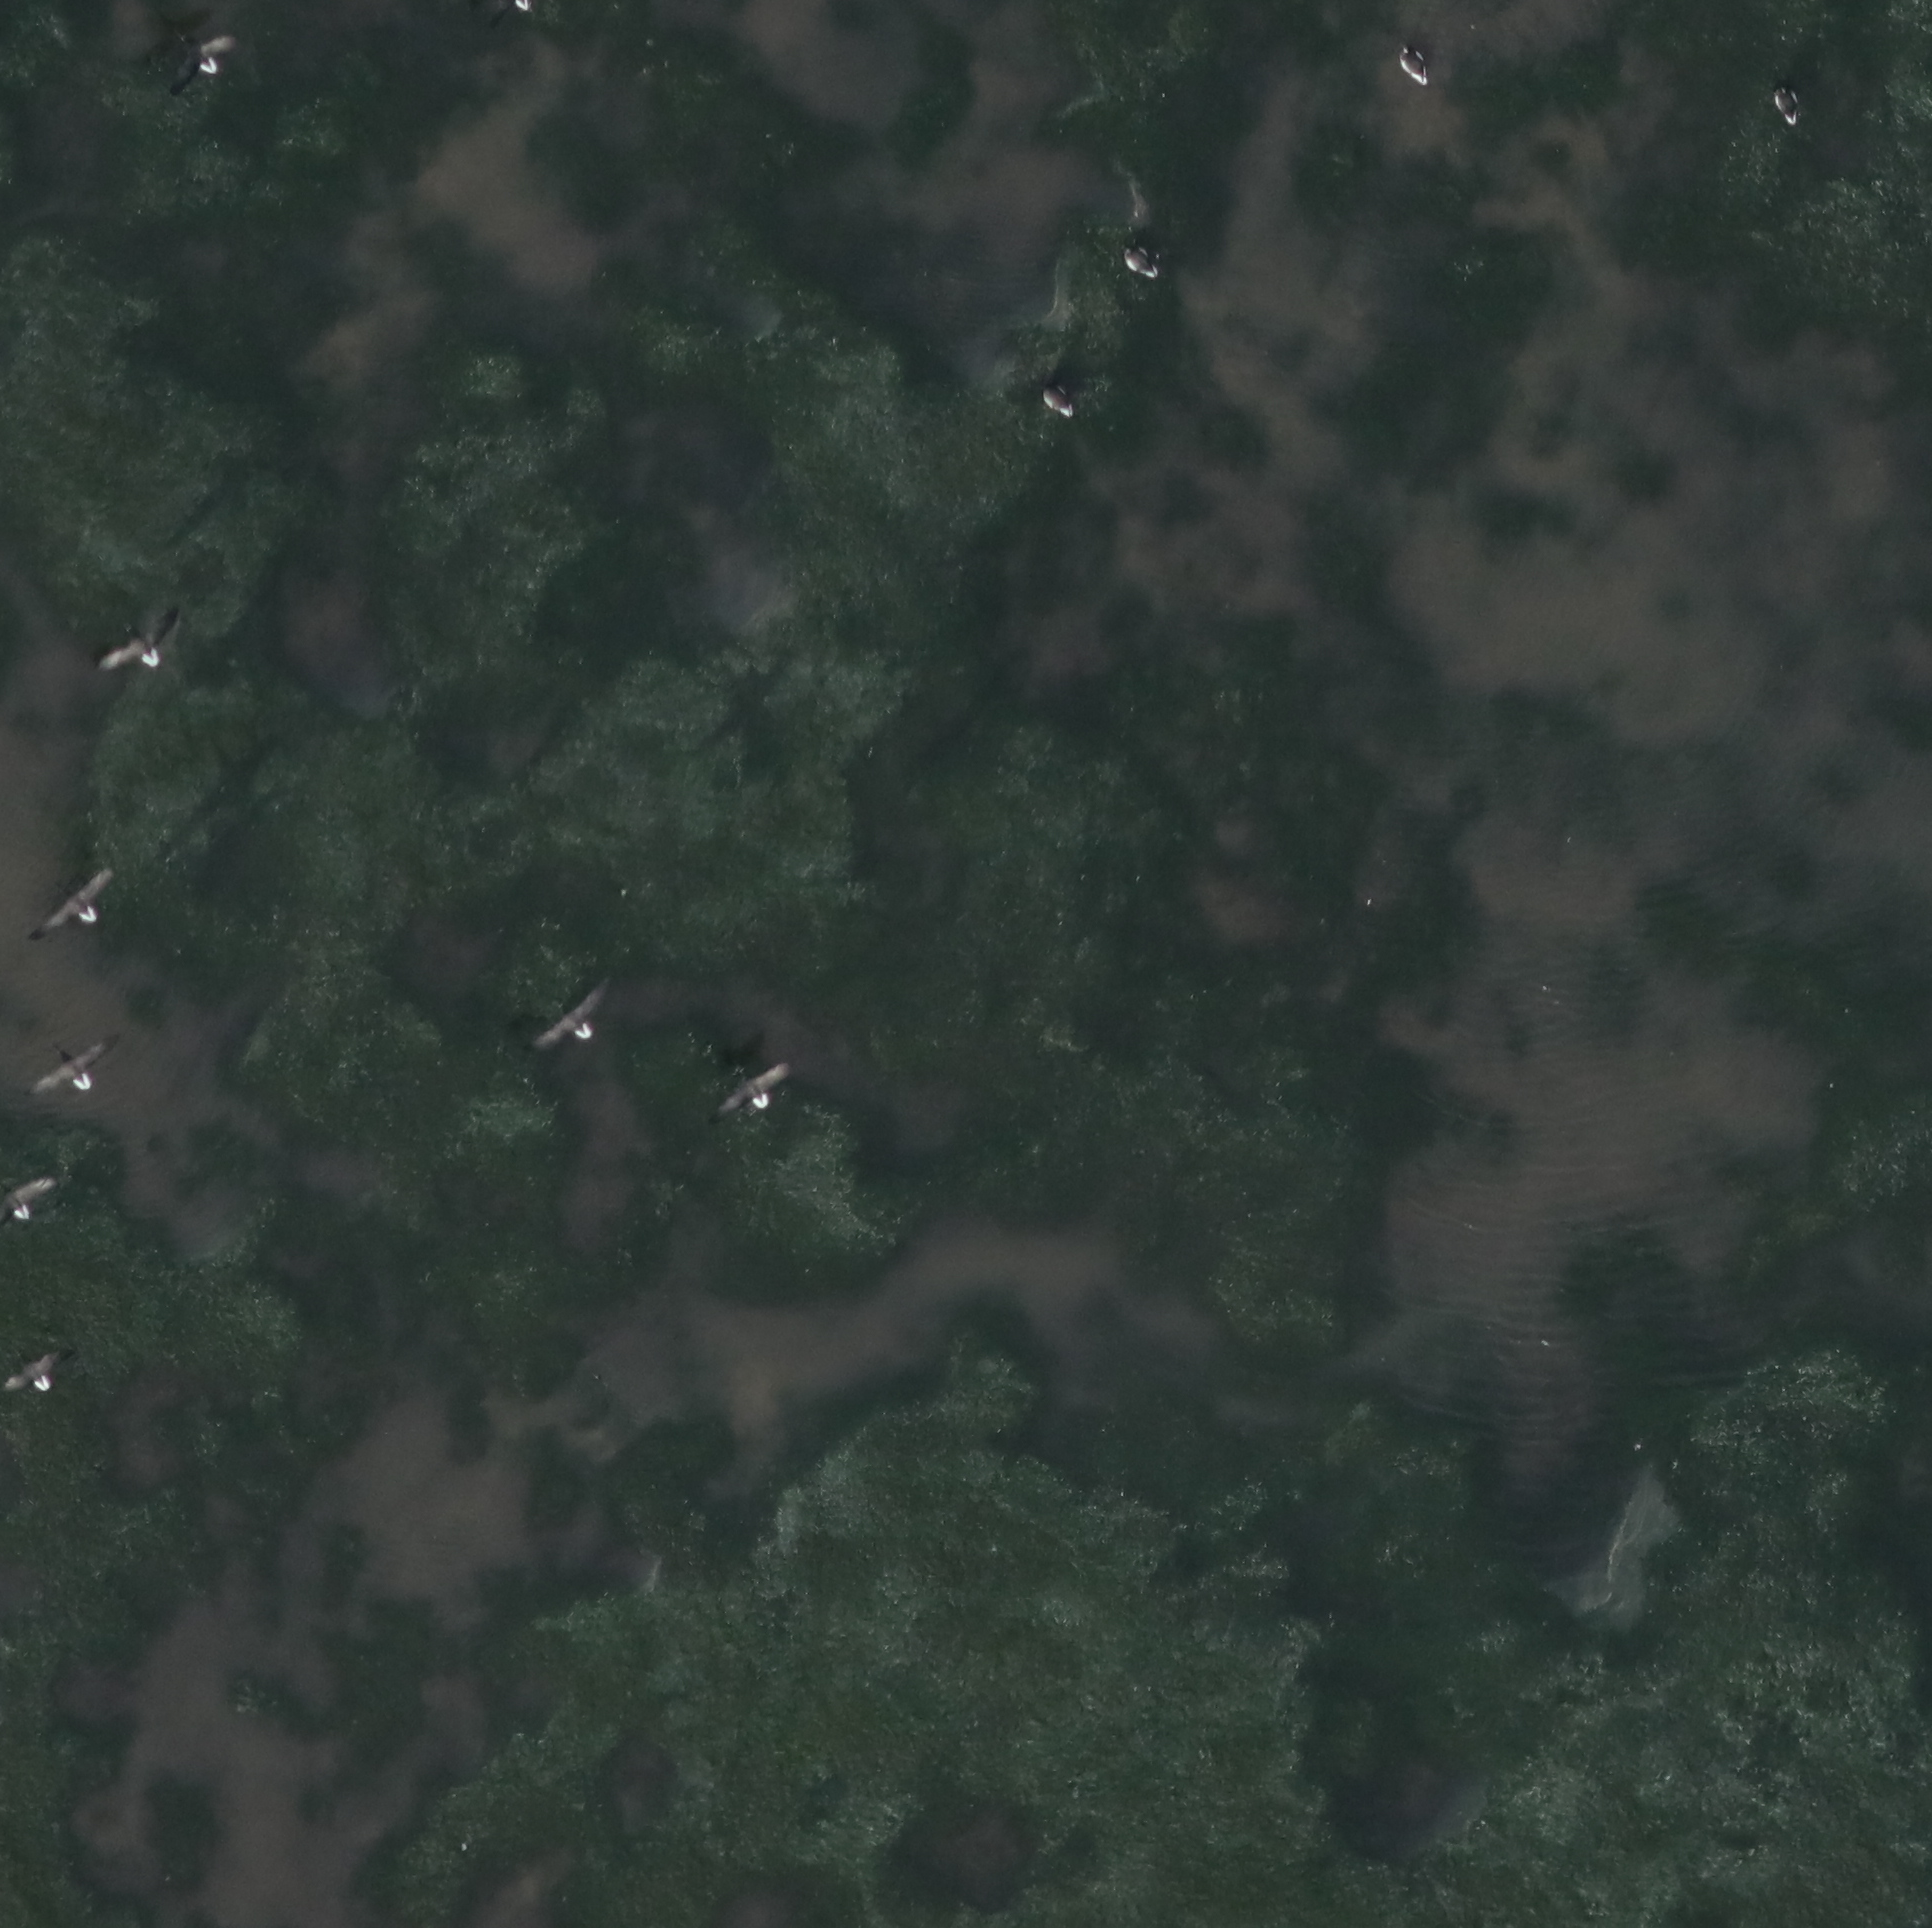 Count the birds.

12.